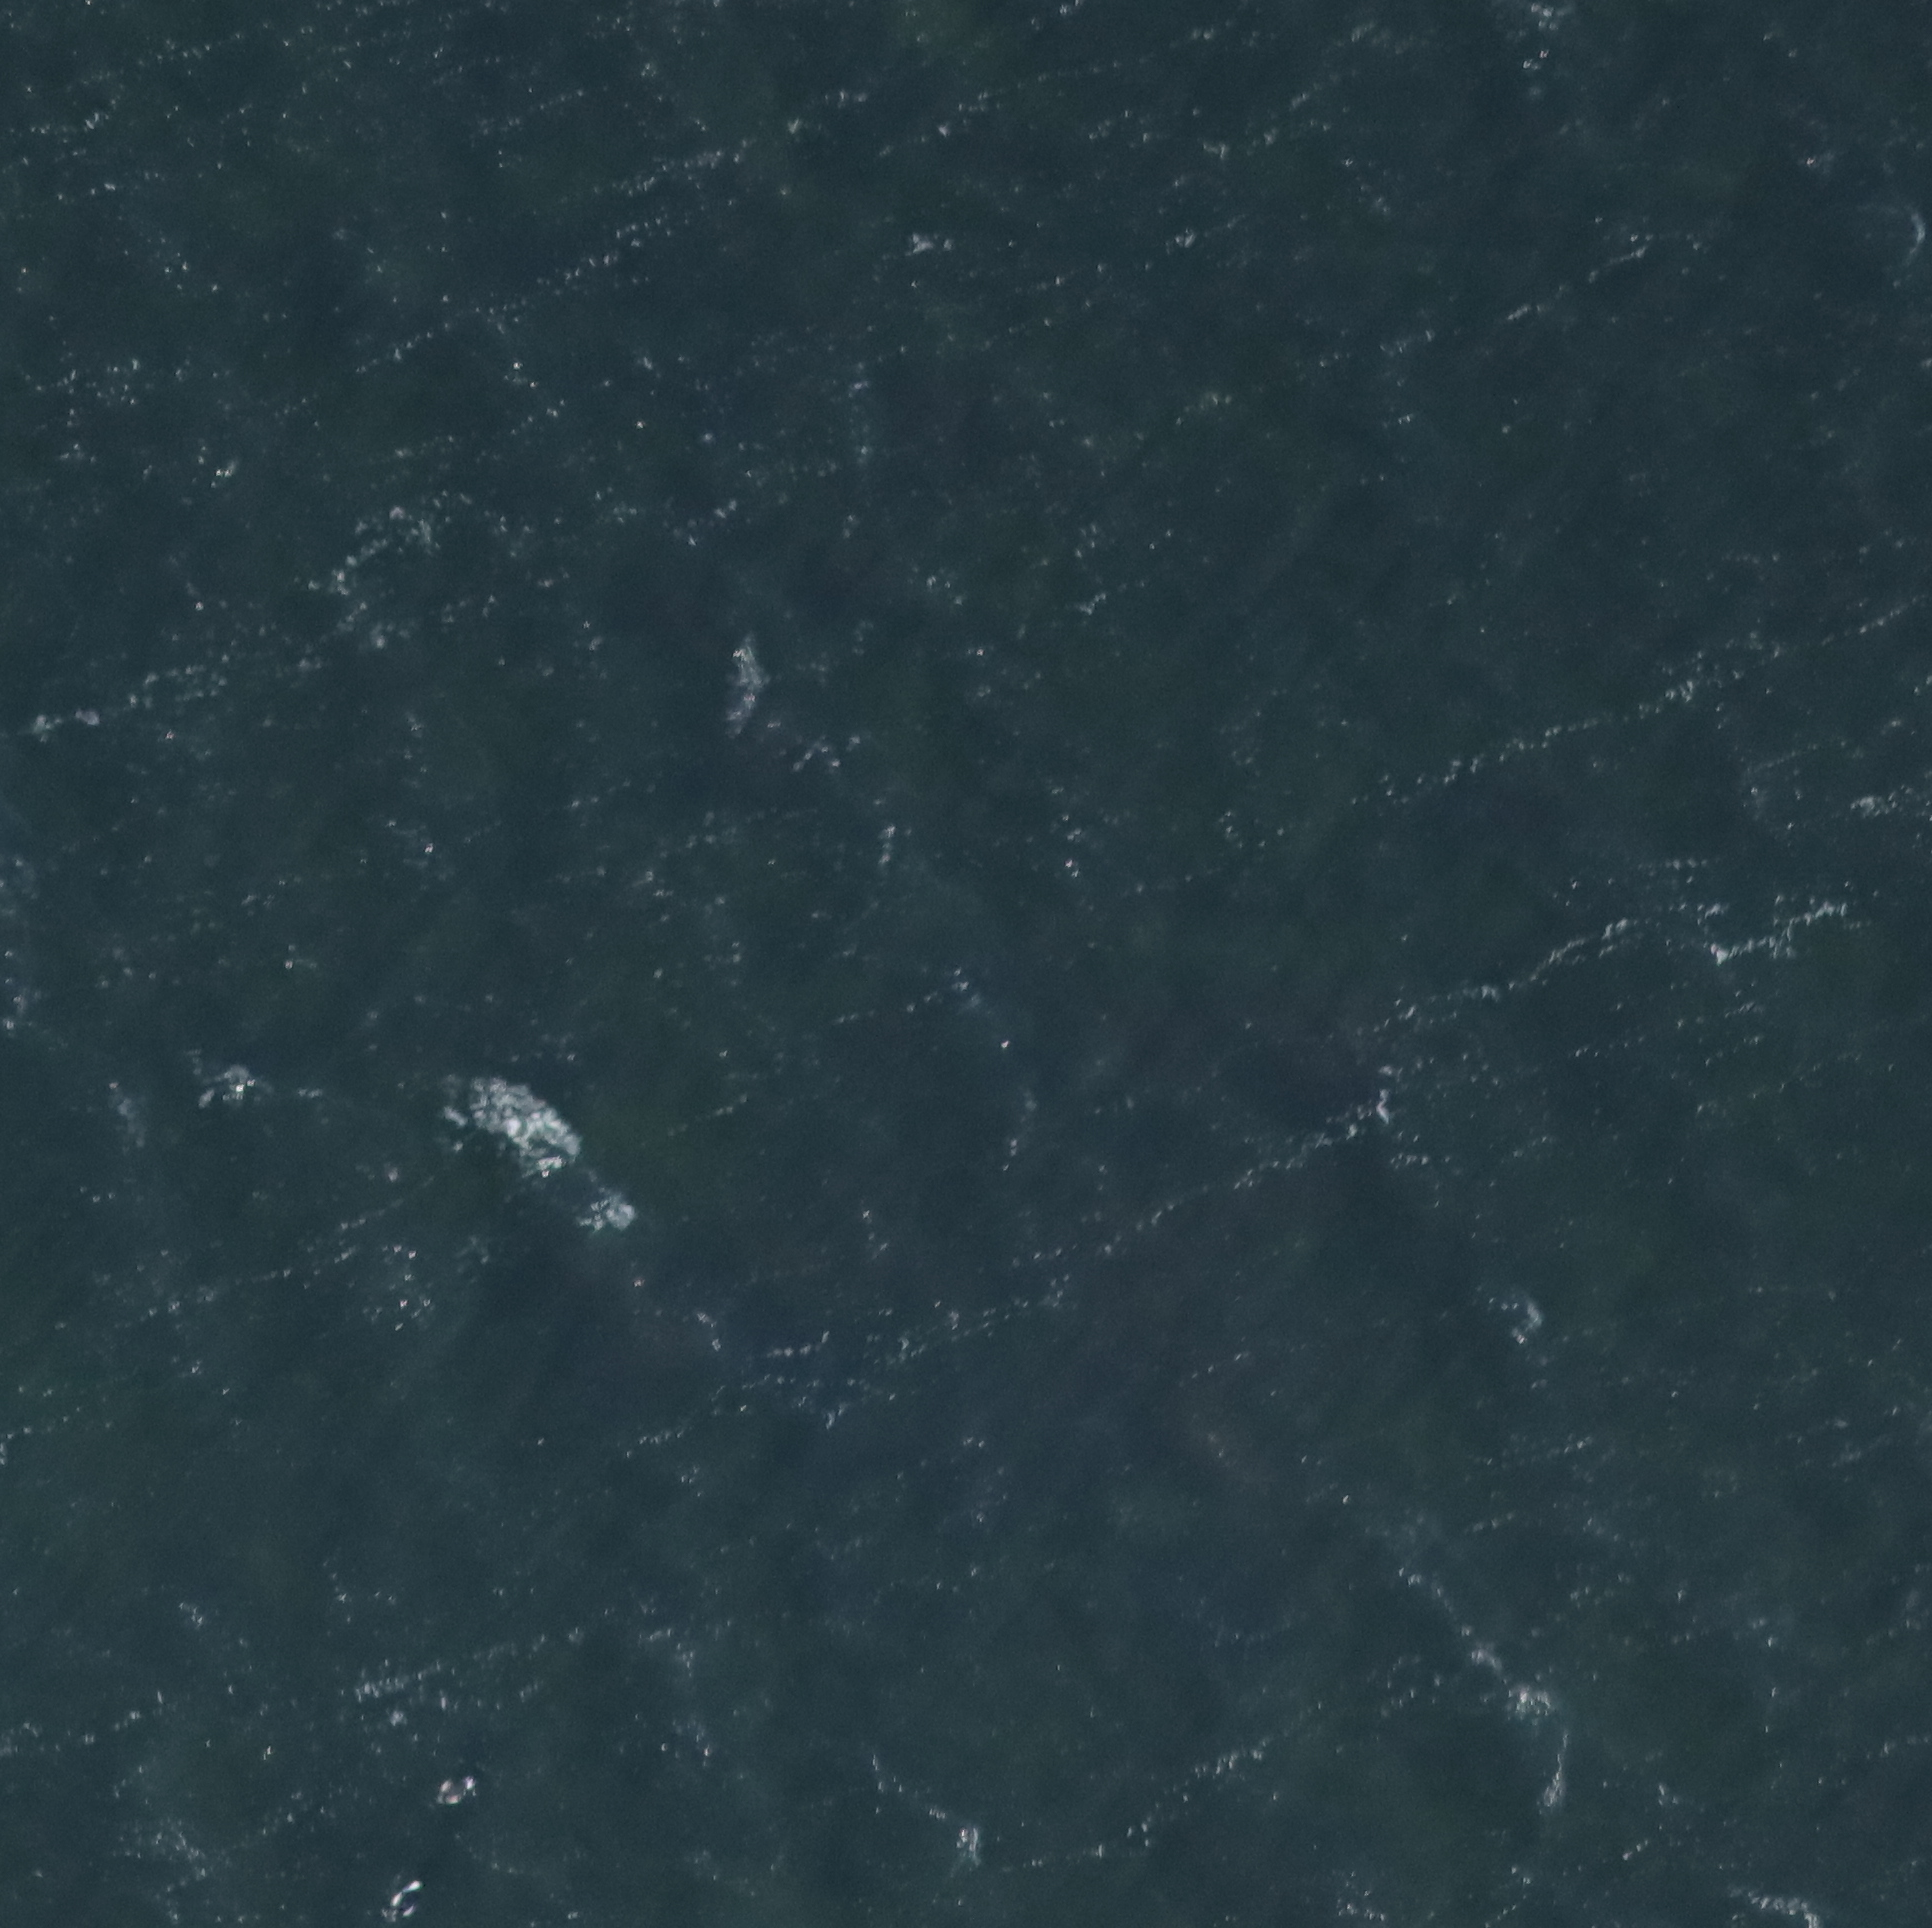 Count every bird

2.